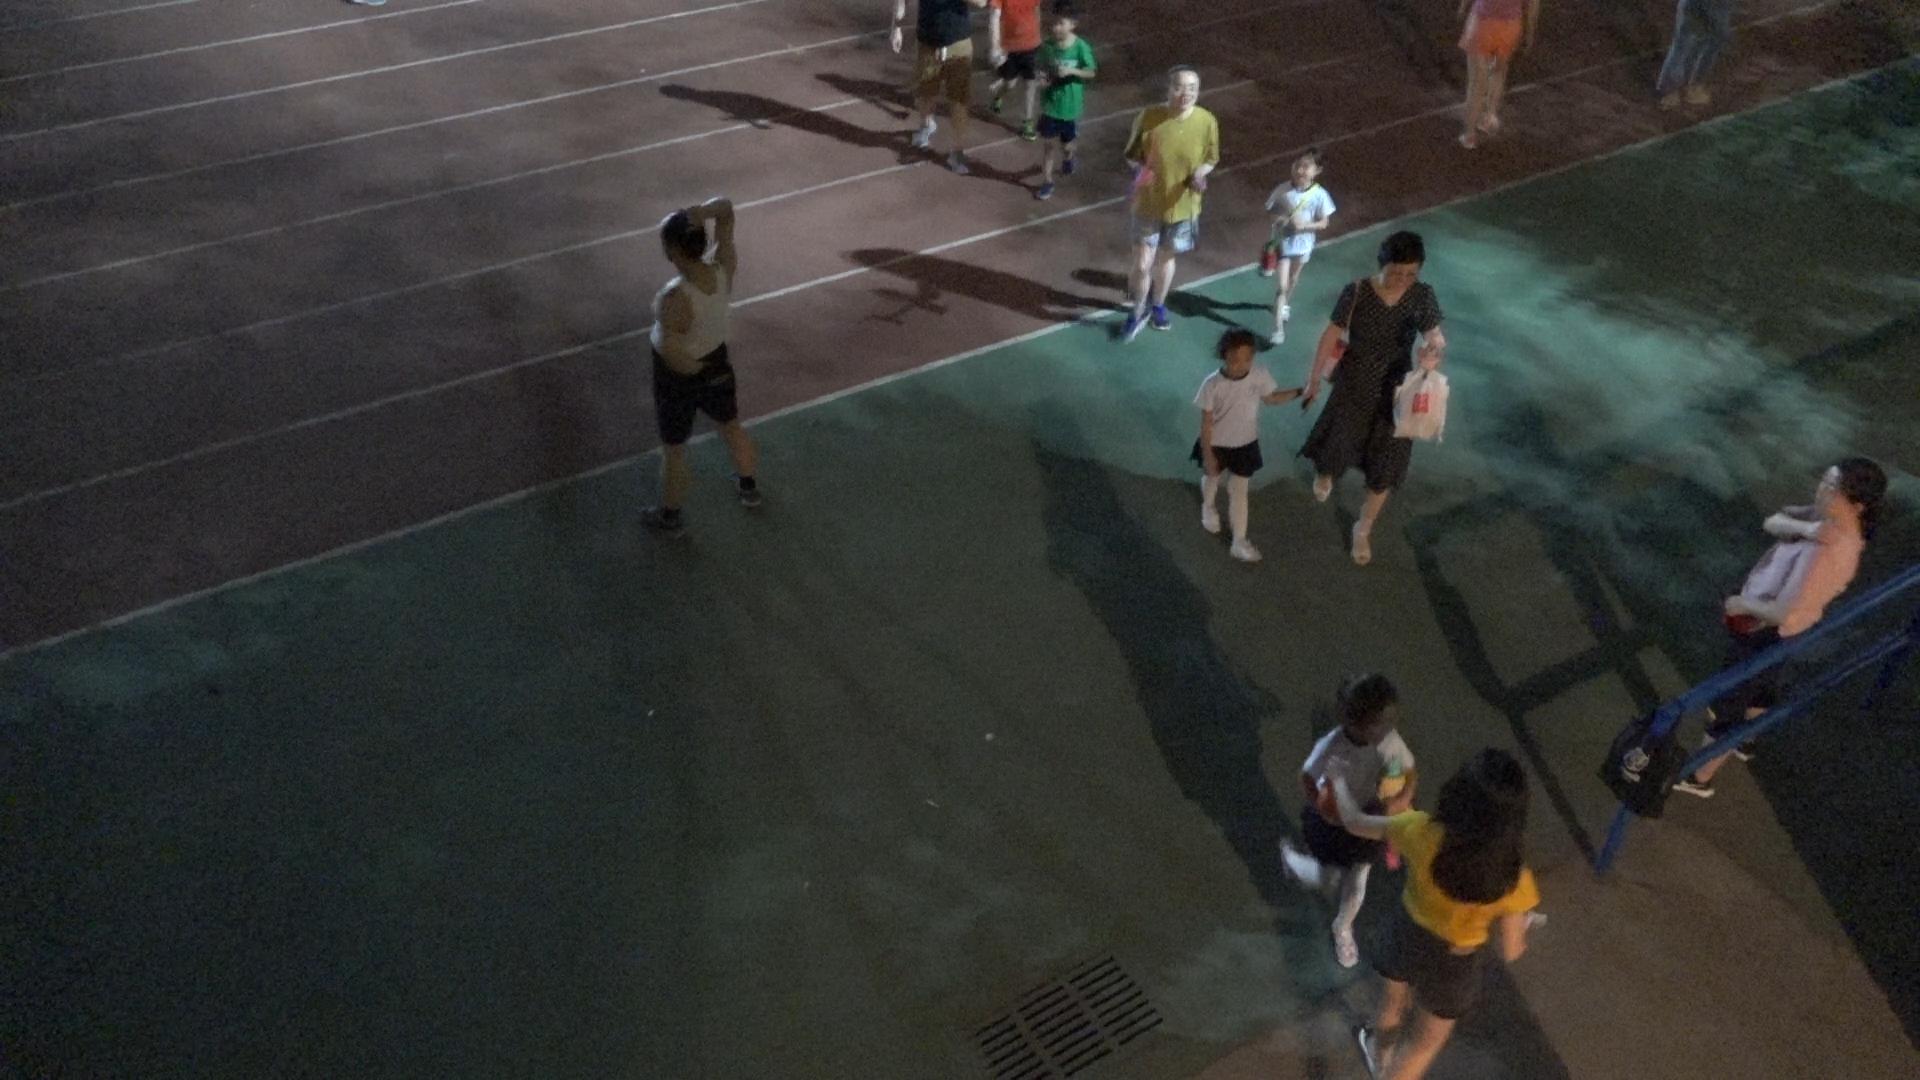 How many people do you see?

9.